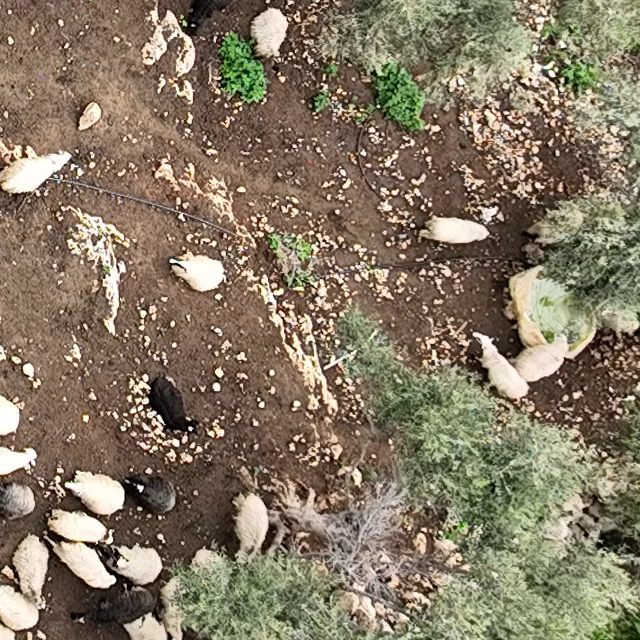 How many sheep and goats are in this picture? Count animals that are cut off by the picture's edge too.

24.